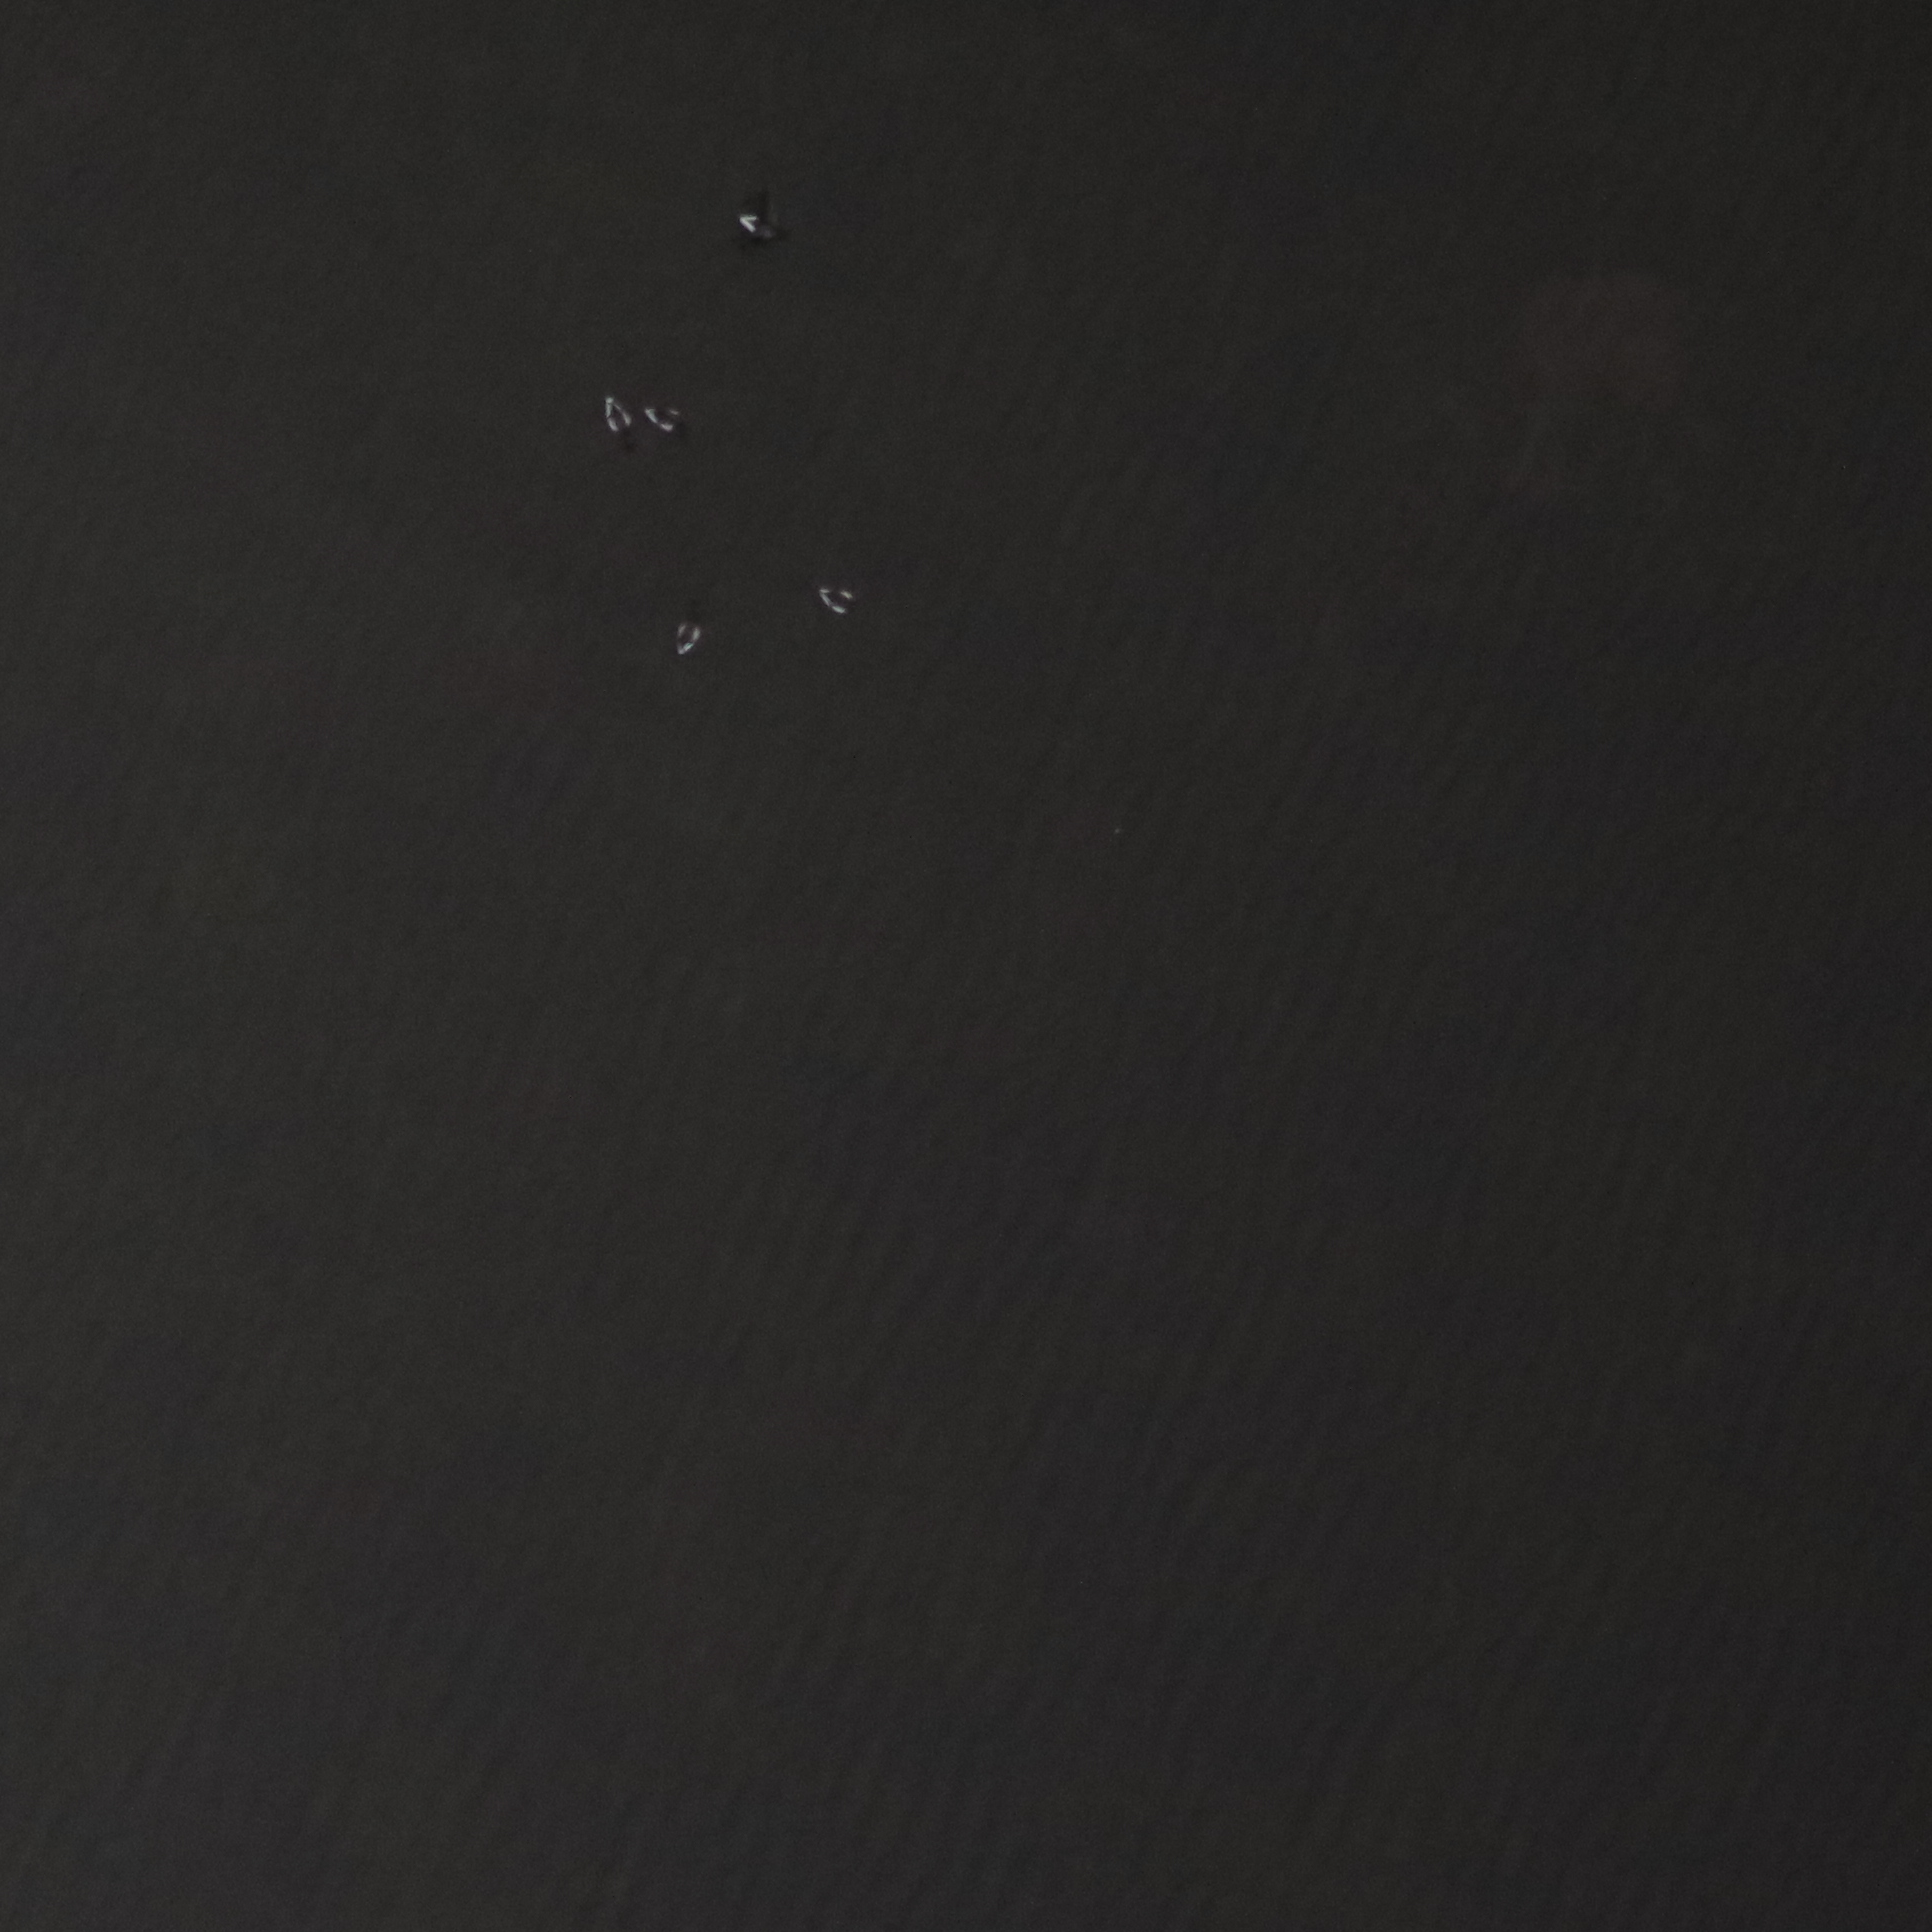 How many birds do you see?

5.